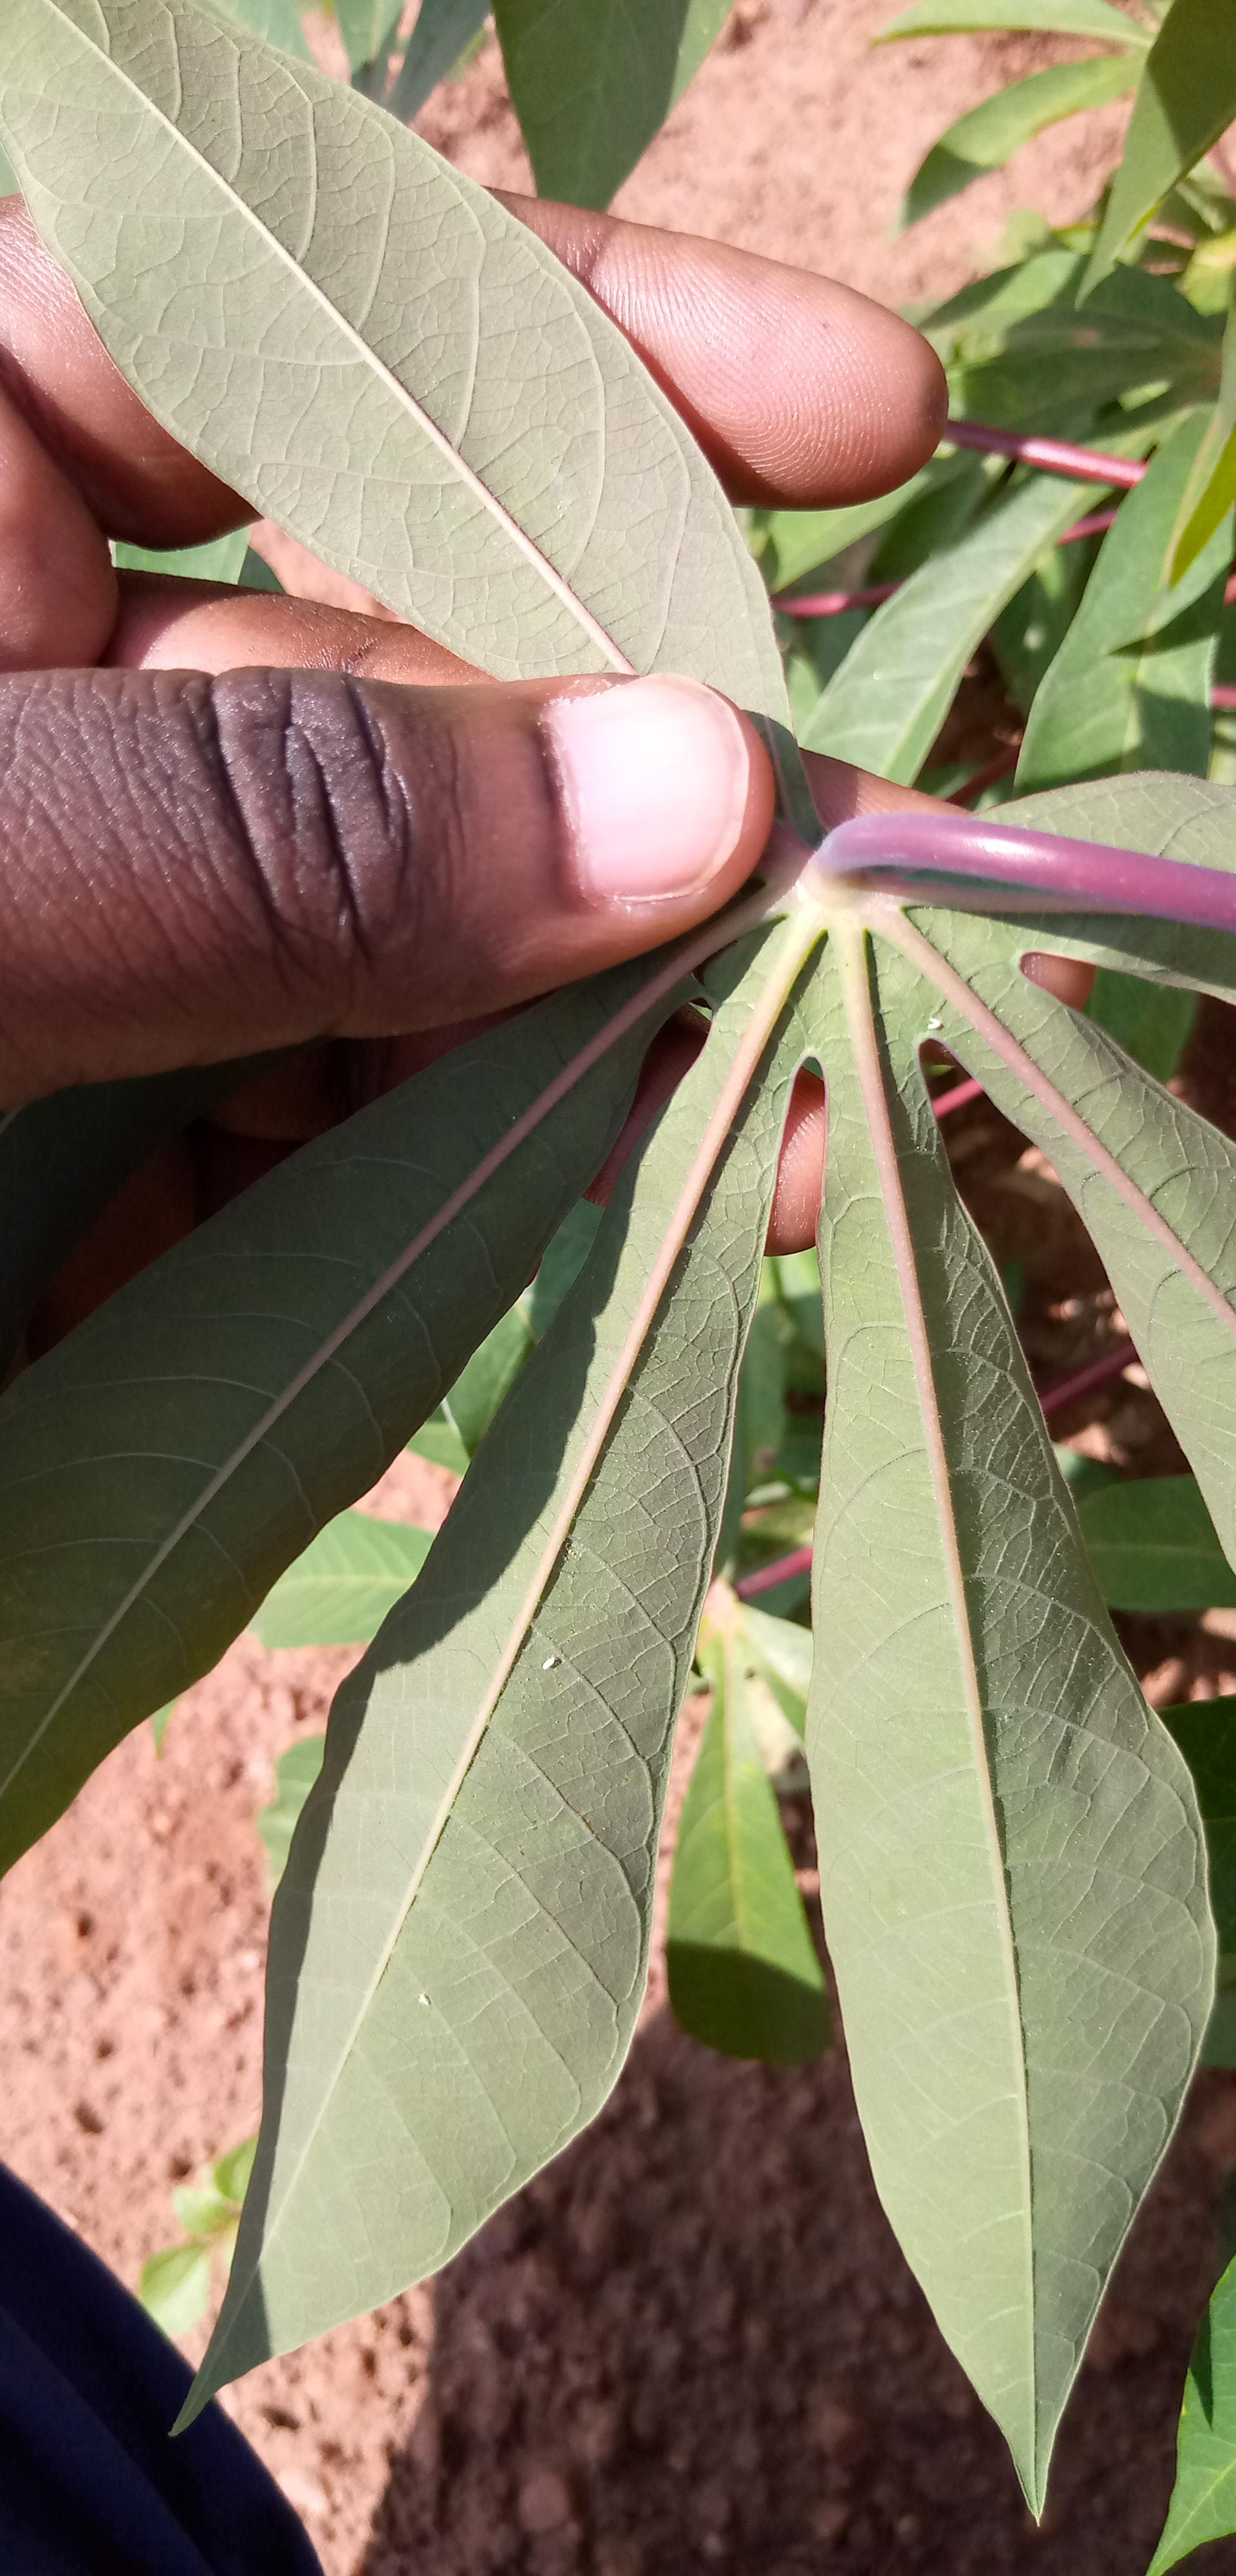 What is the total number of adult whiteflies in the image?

3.